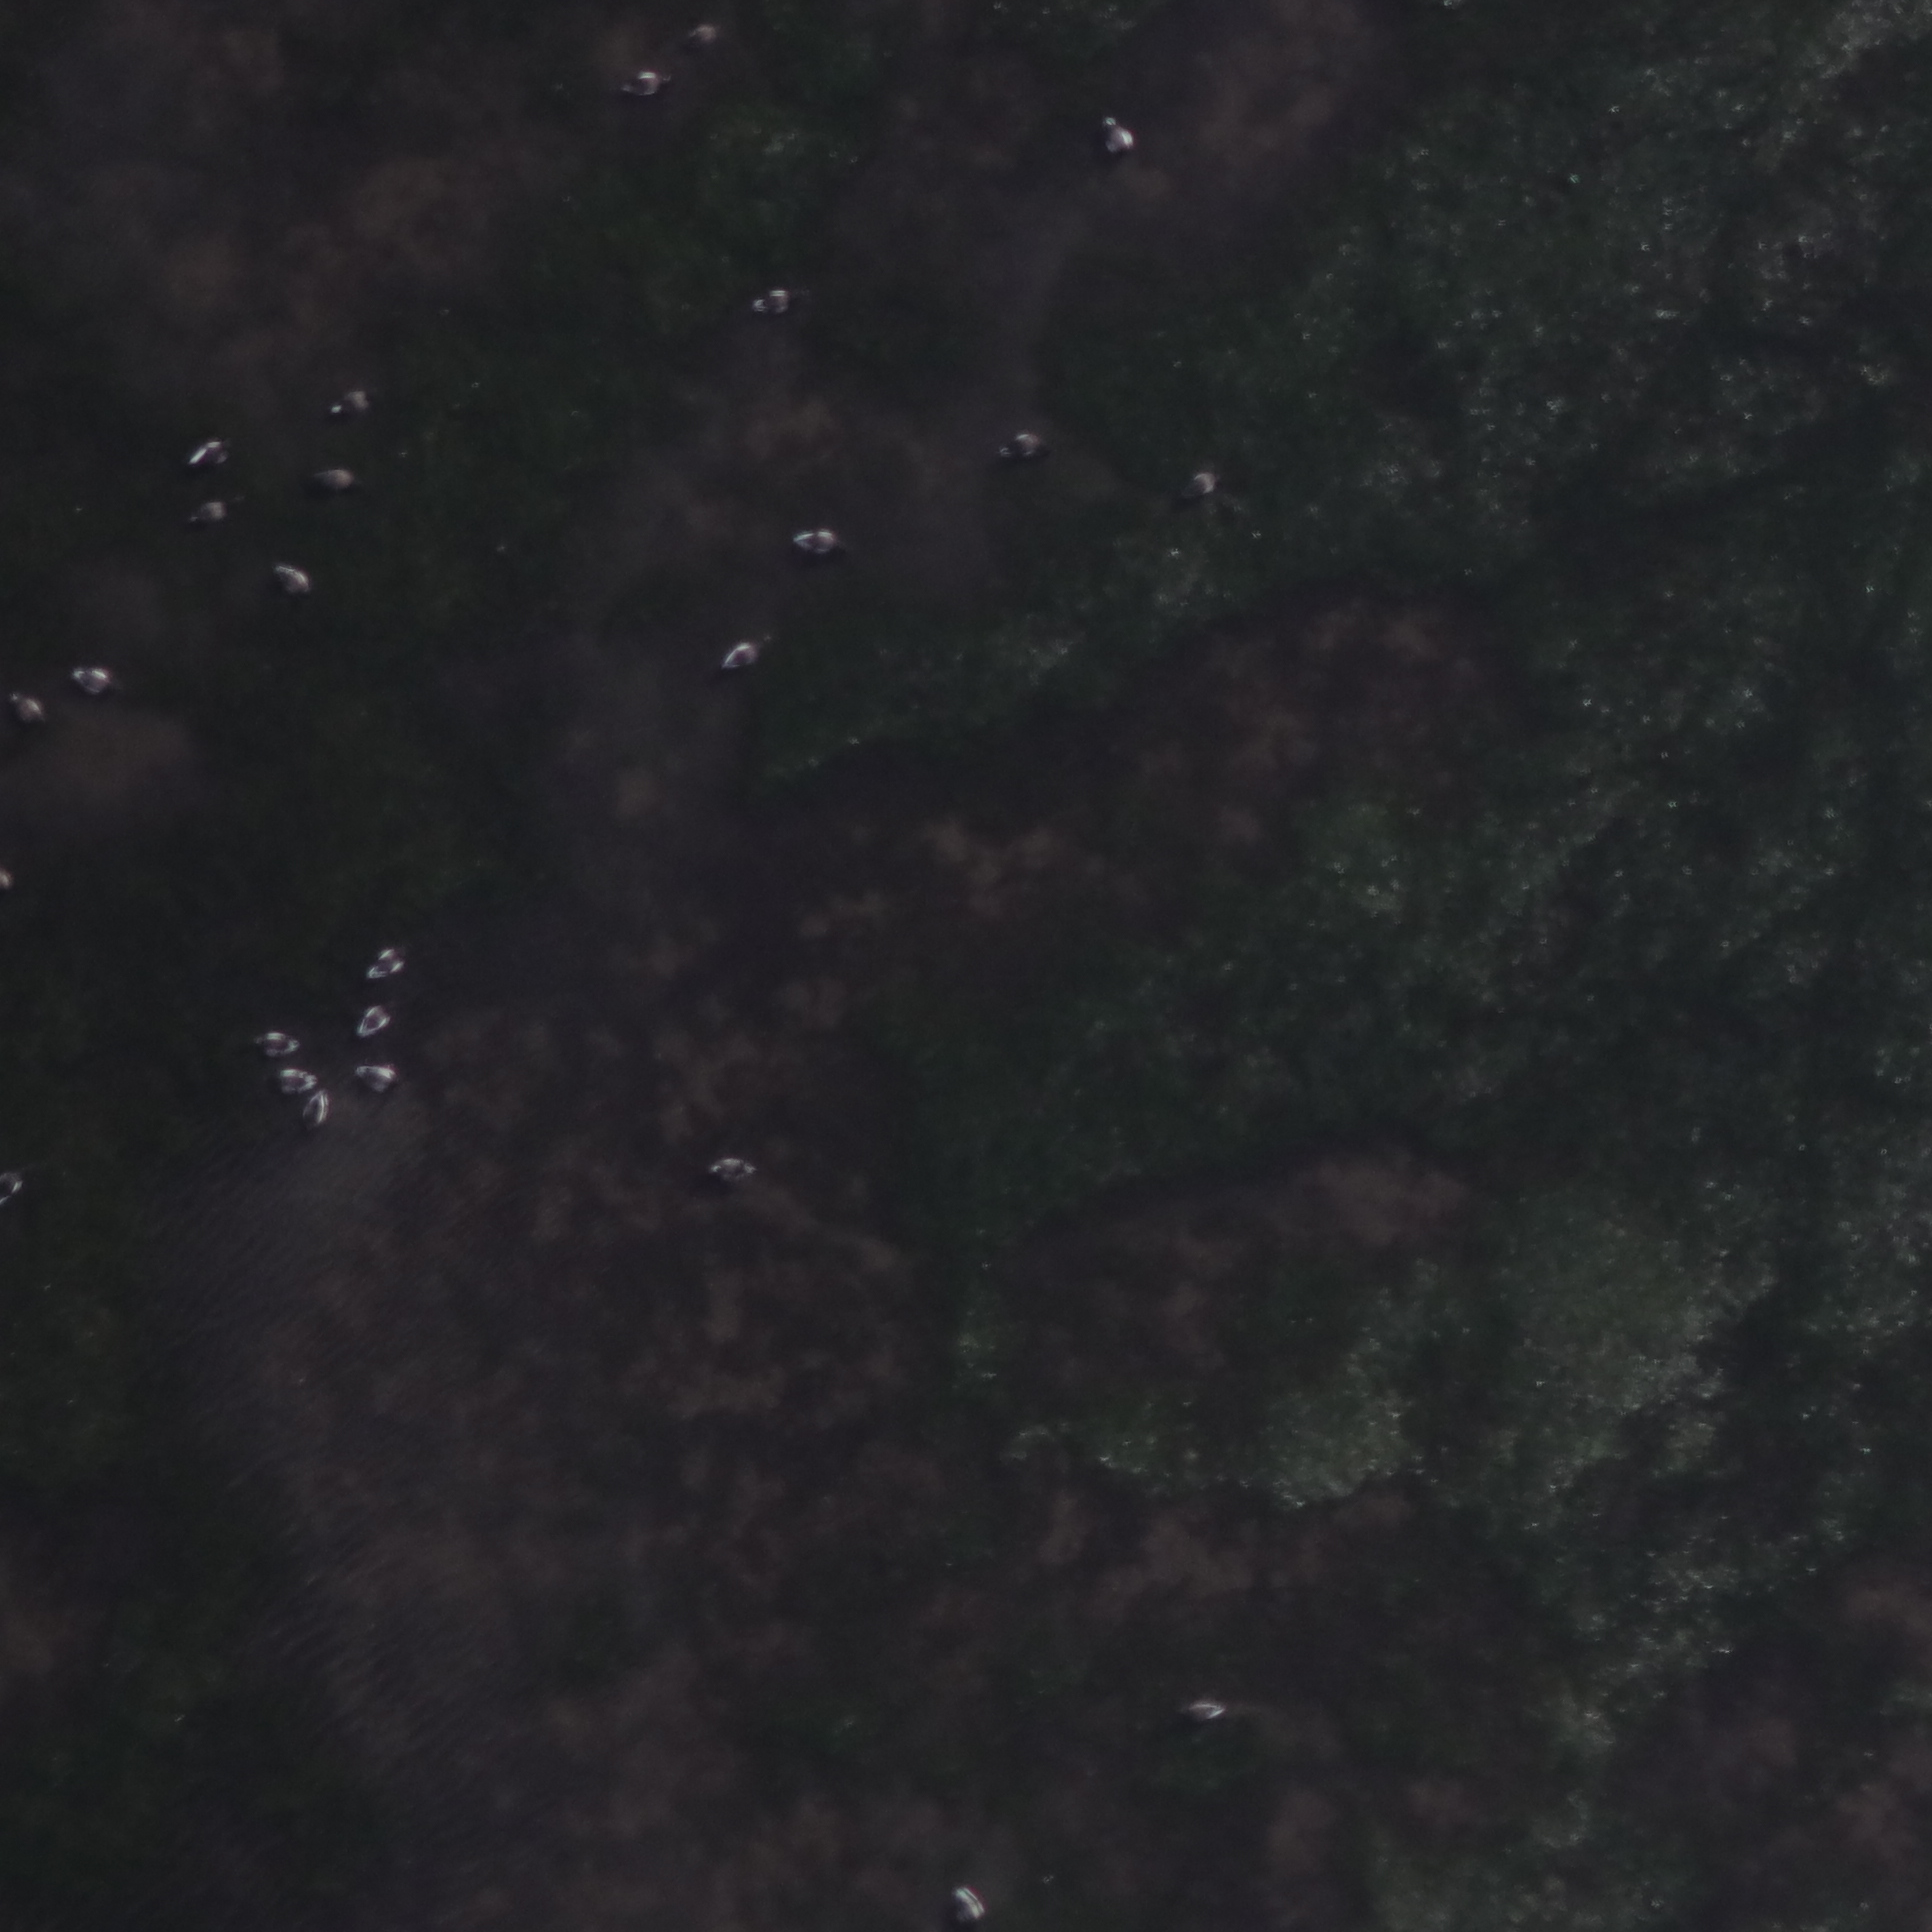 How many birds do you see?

23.